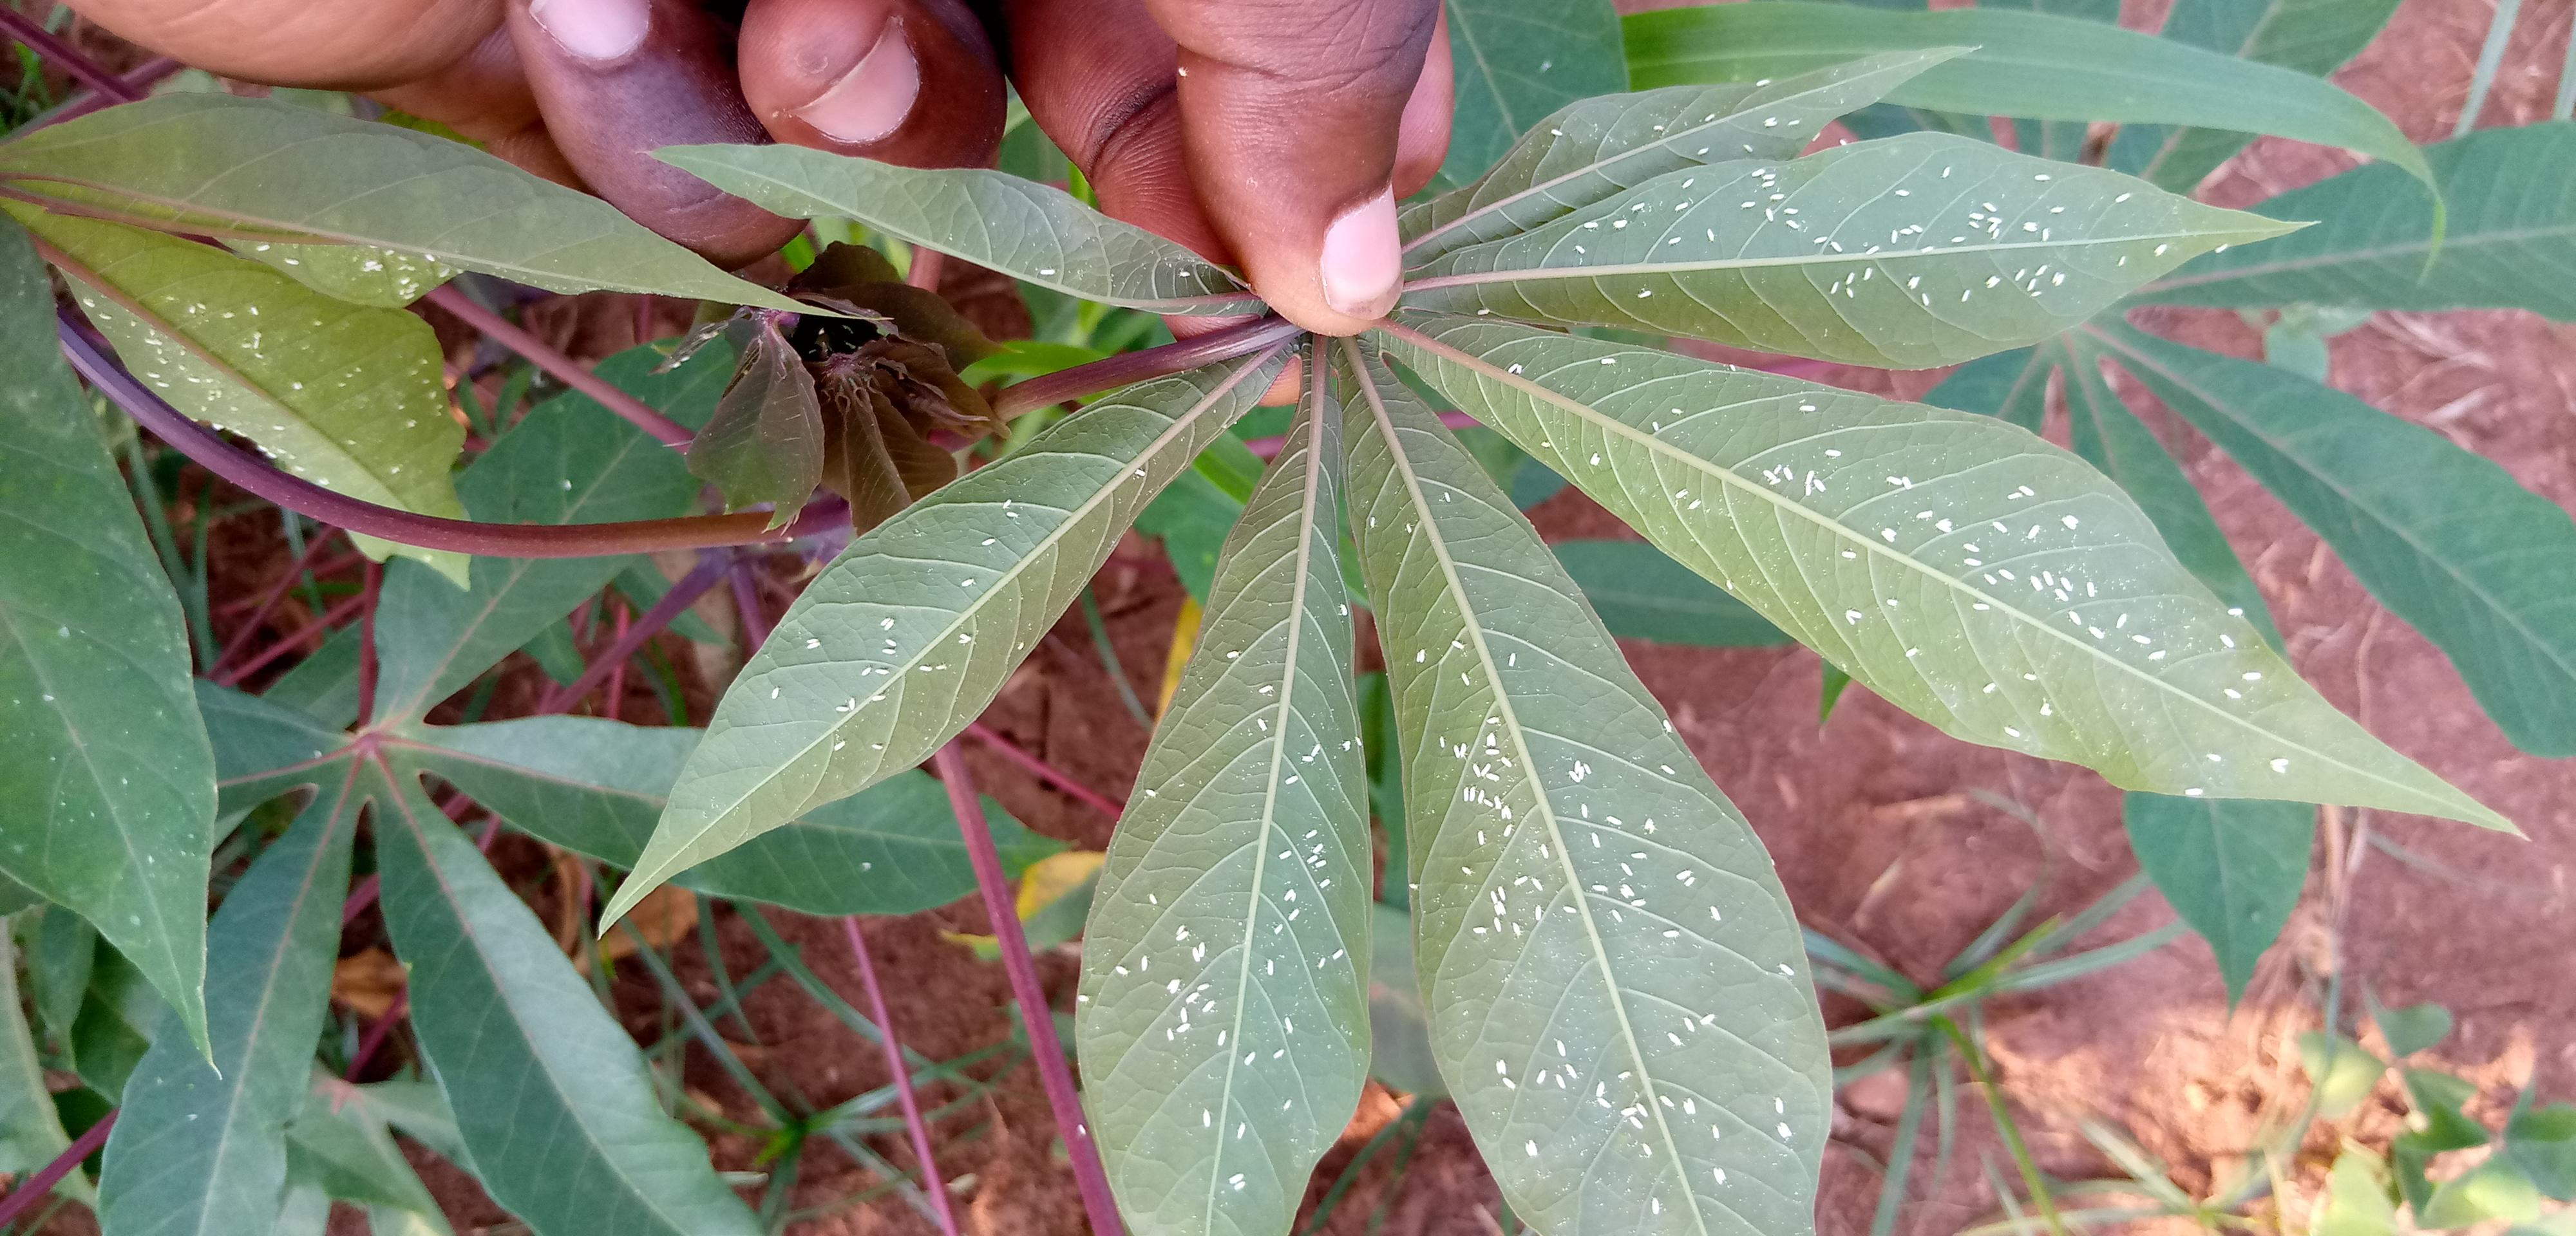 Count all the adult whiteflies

346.